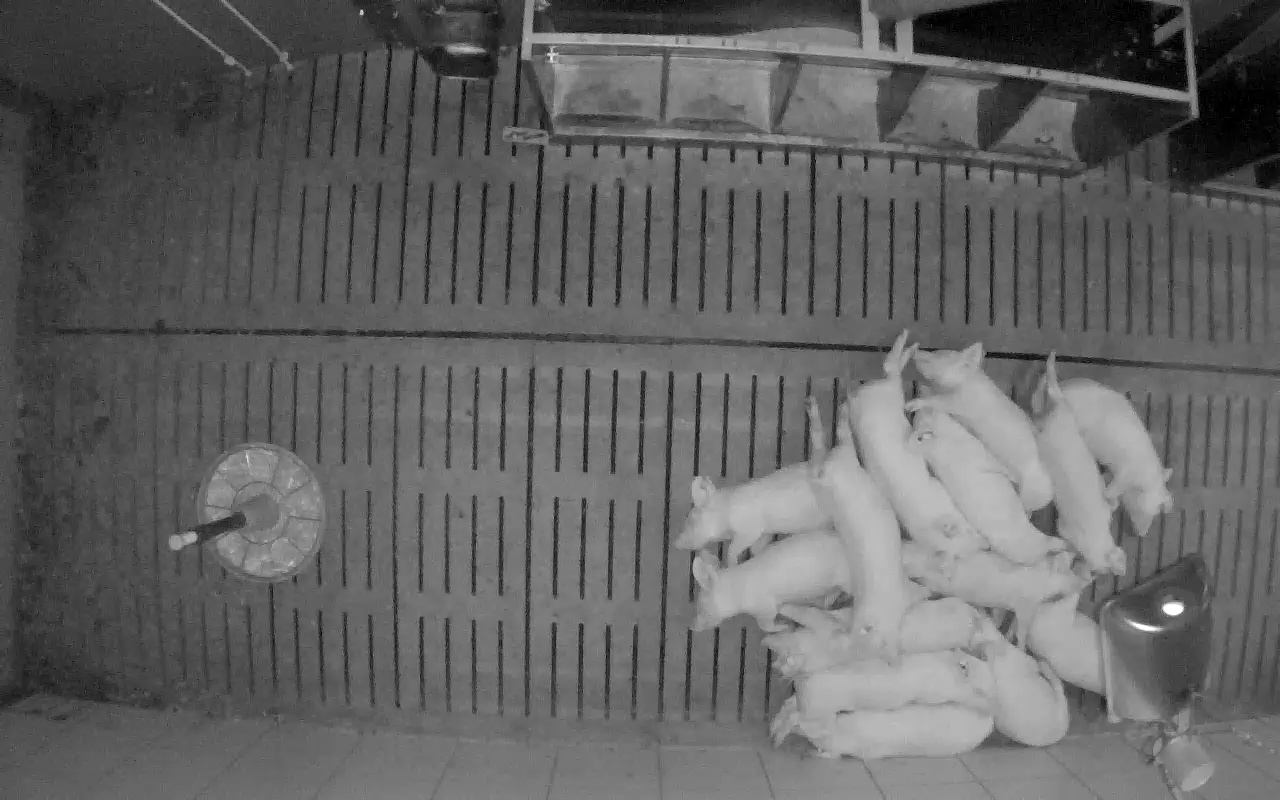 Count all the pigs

14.